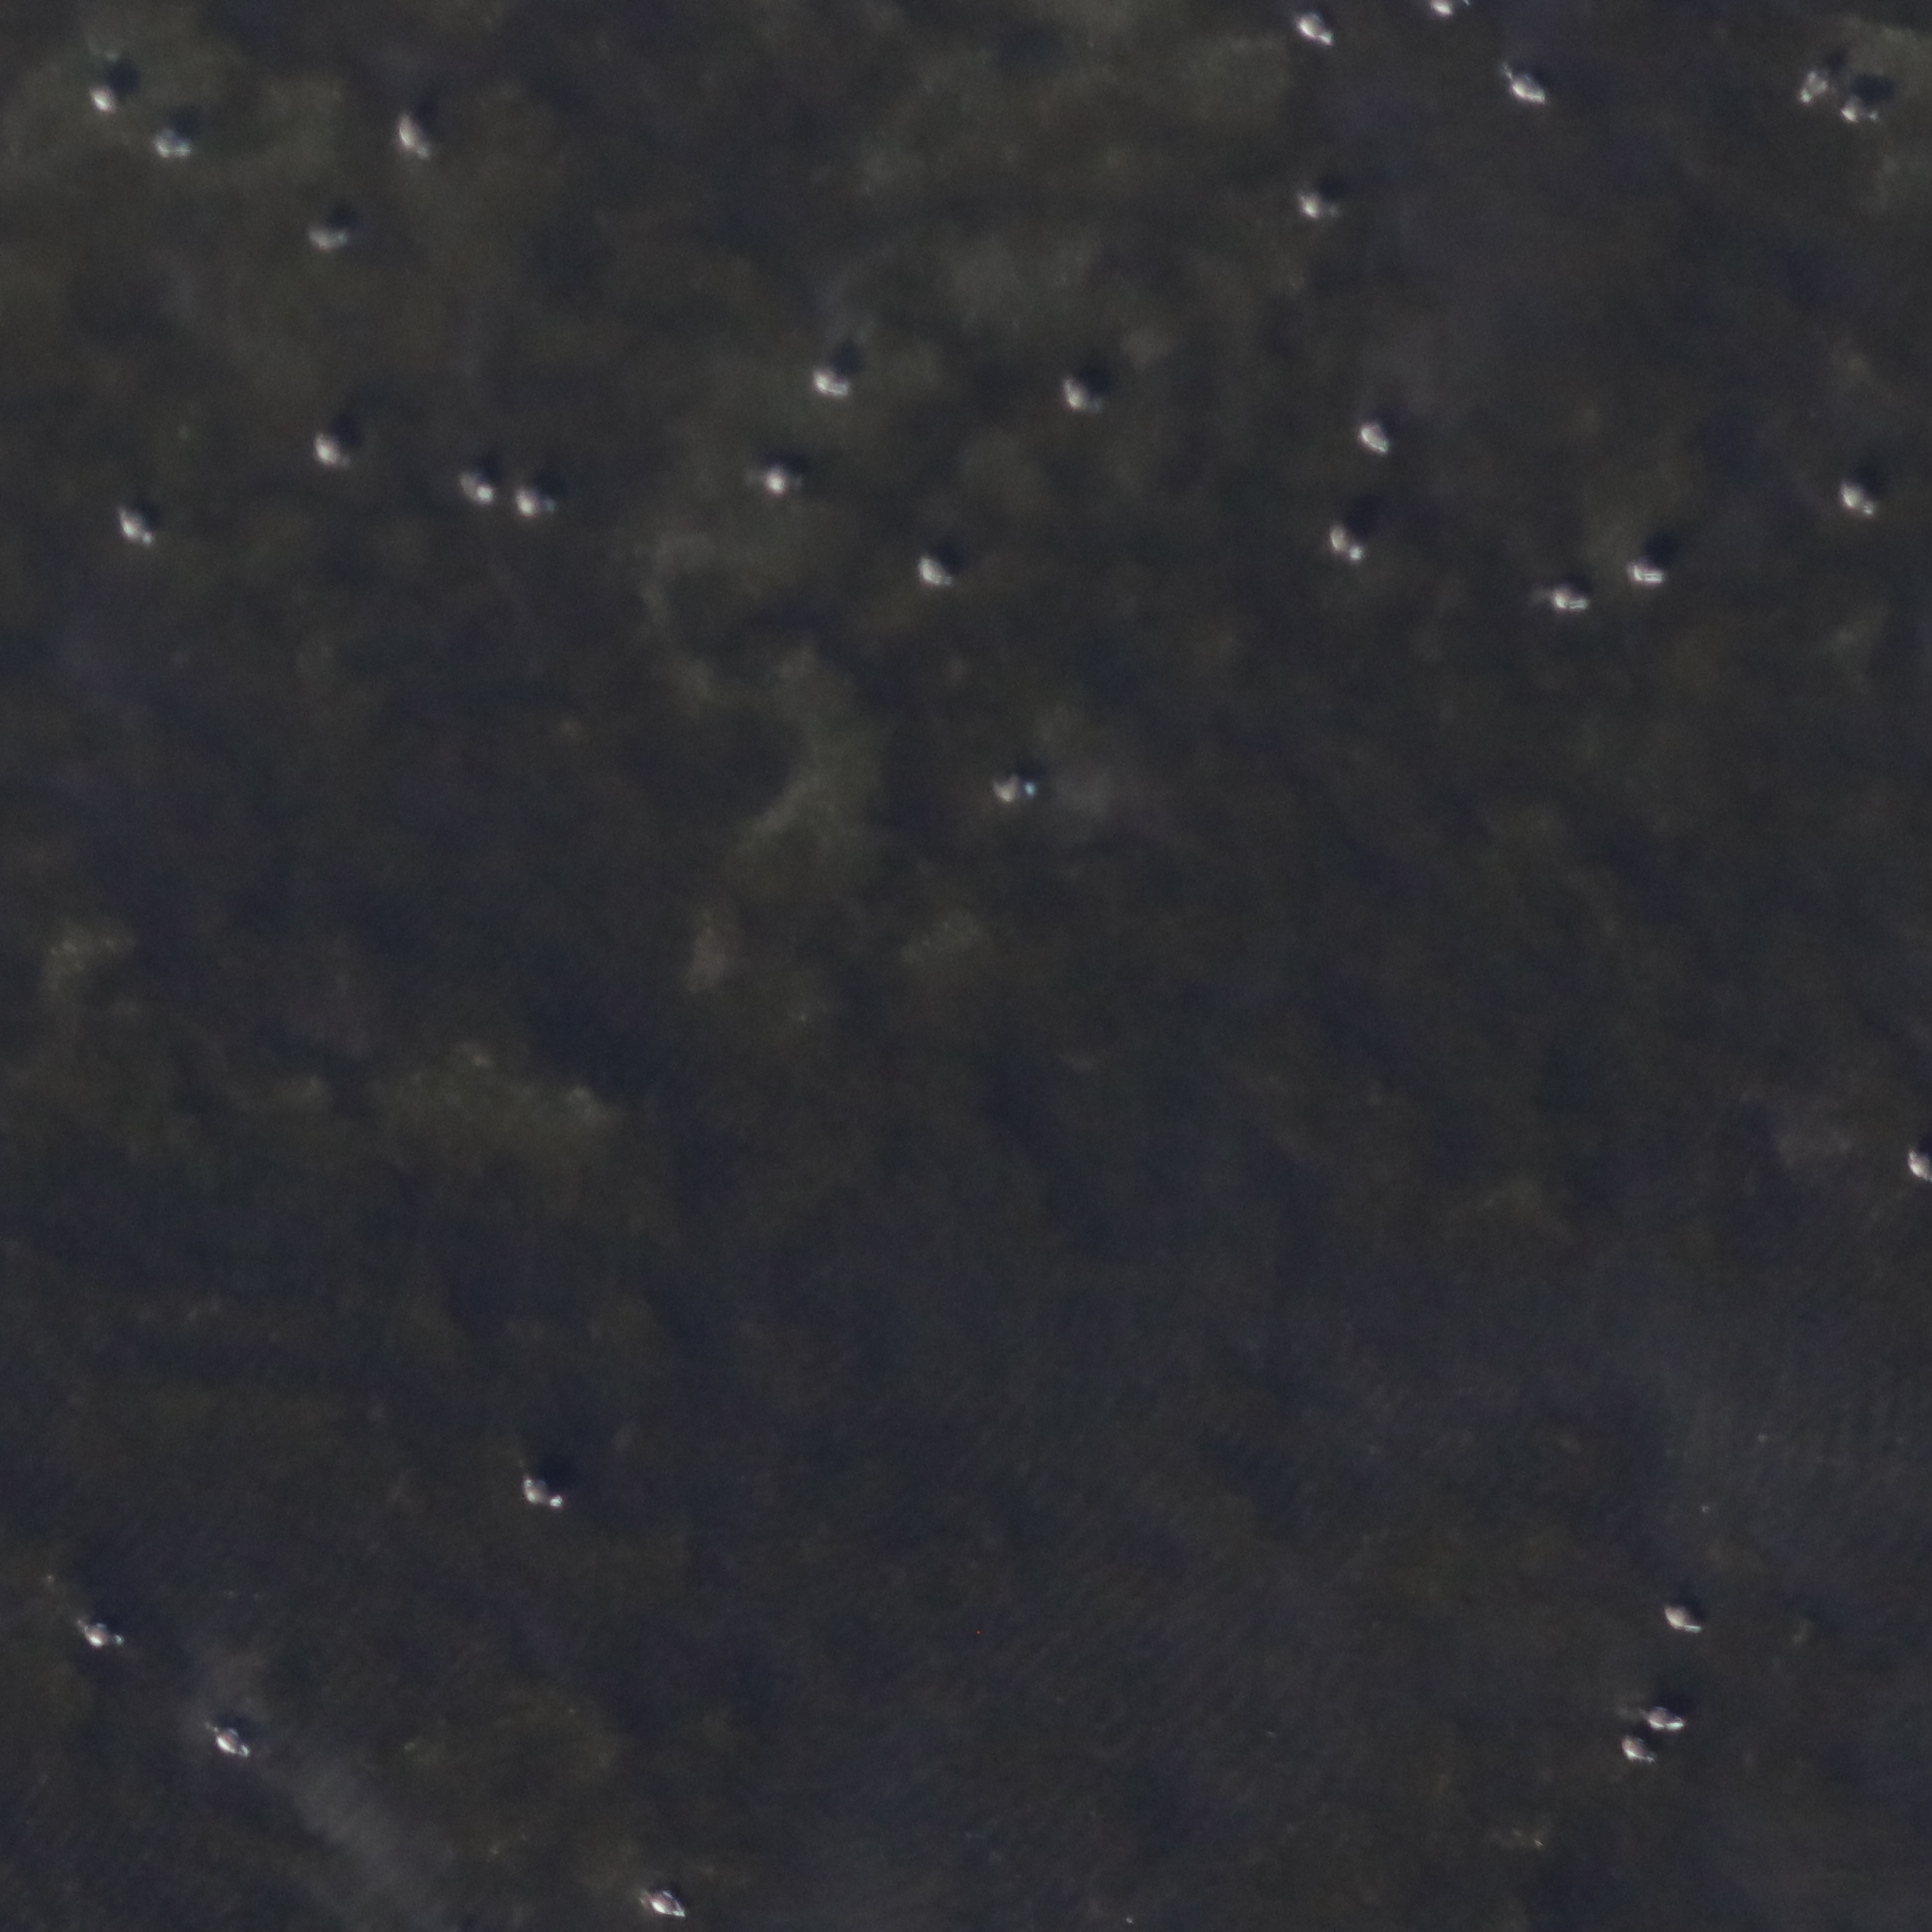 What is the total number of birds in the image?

31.